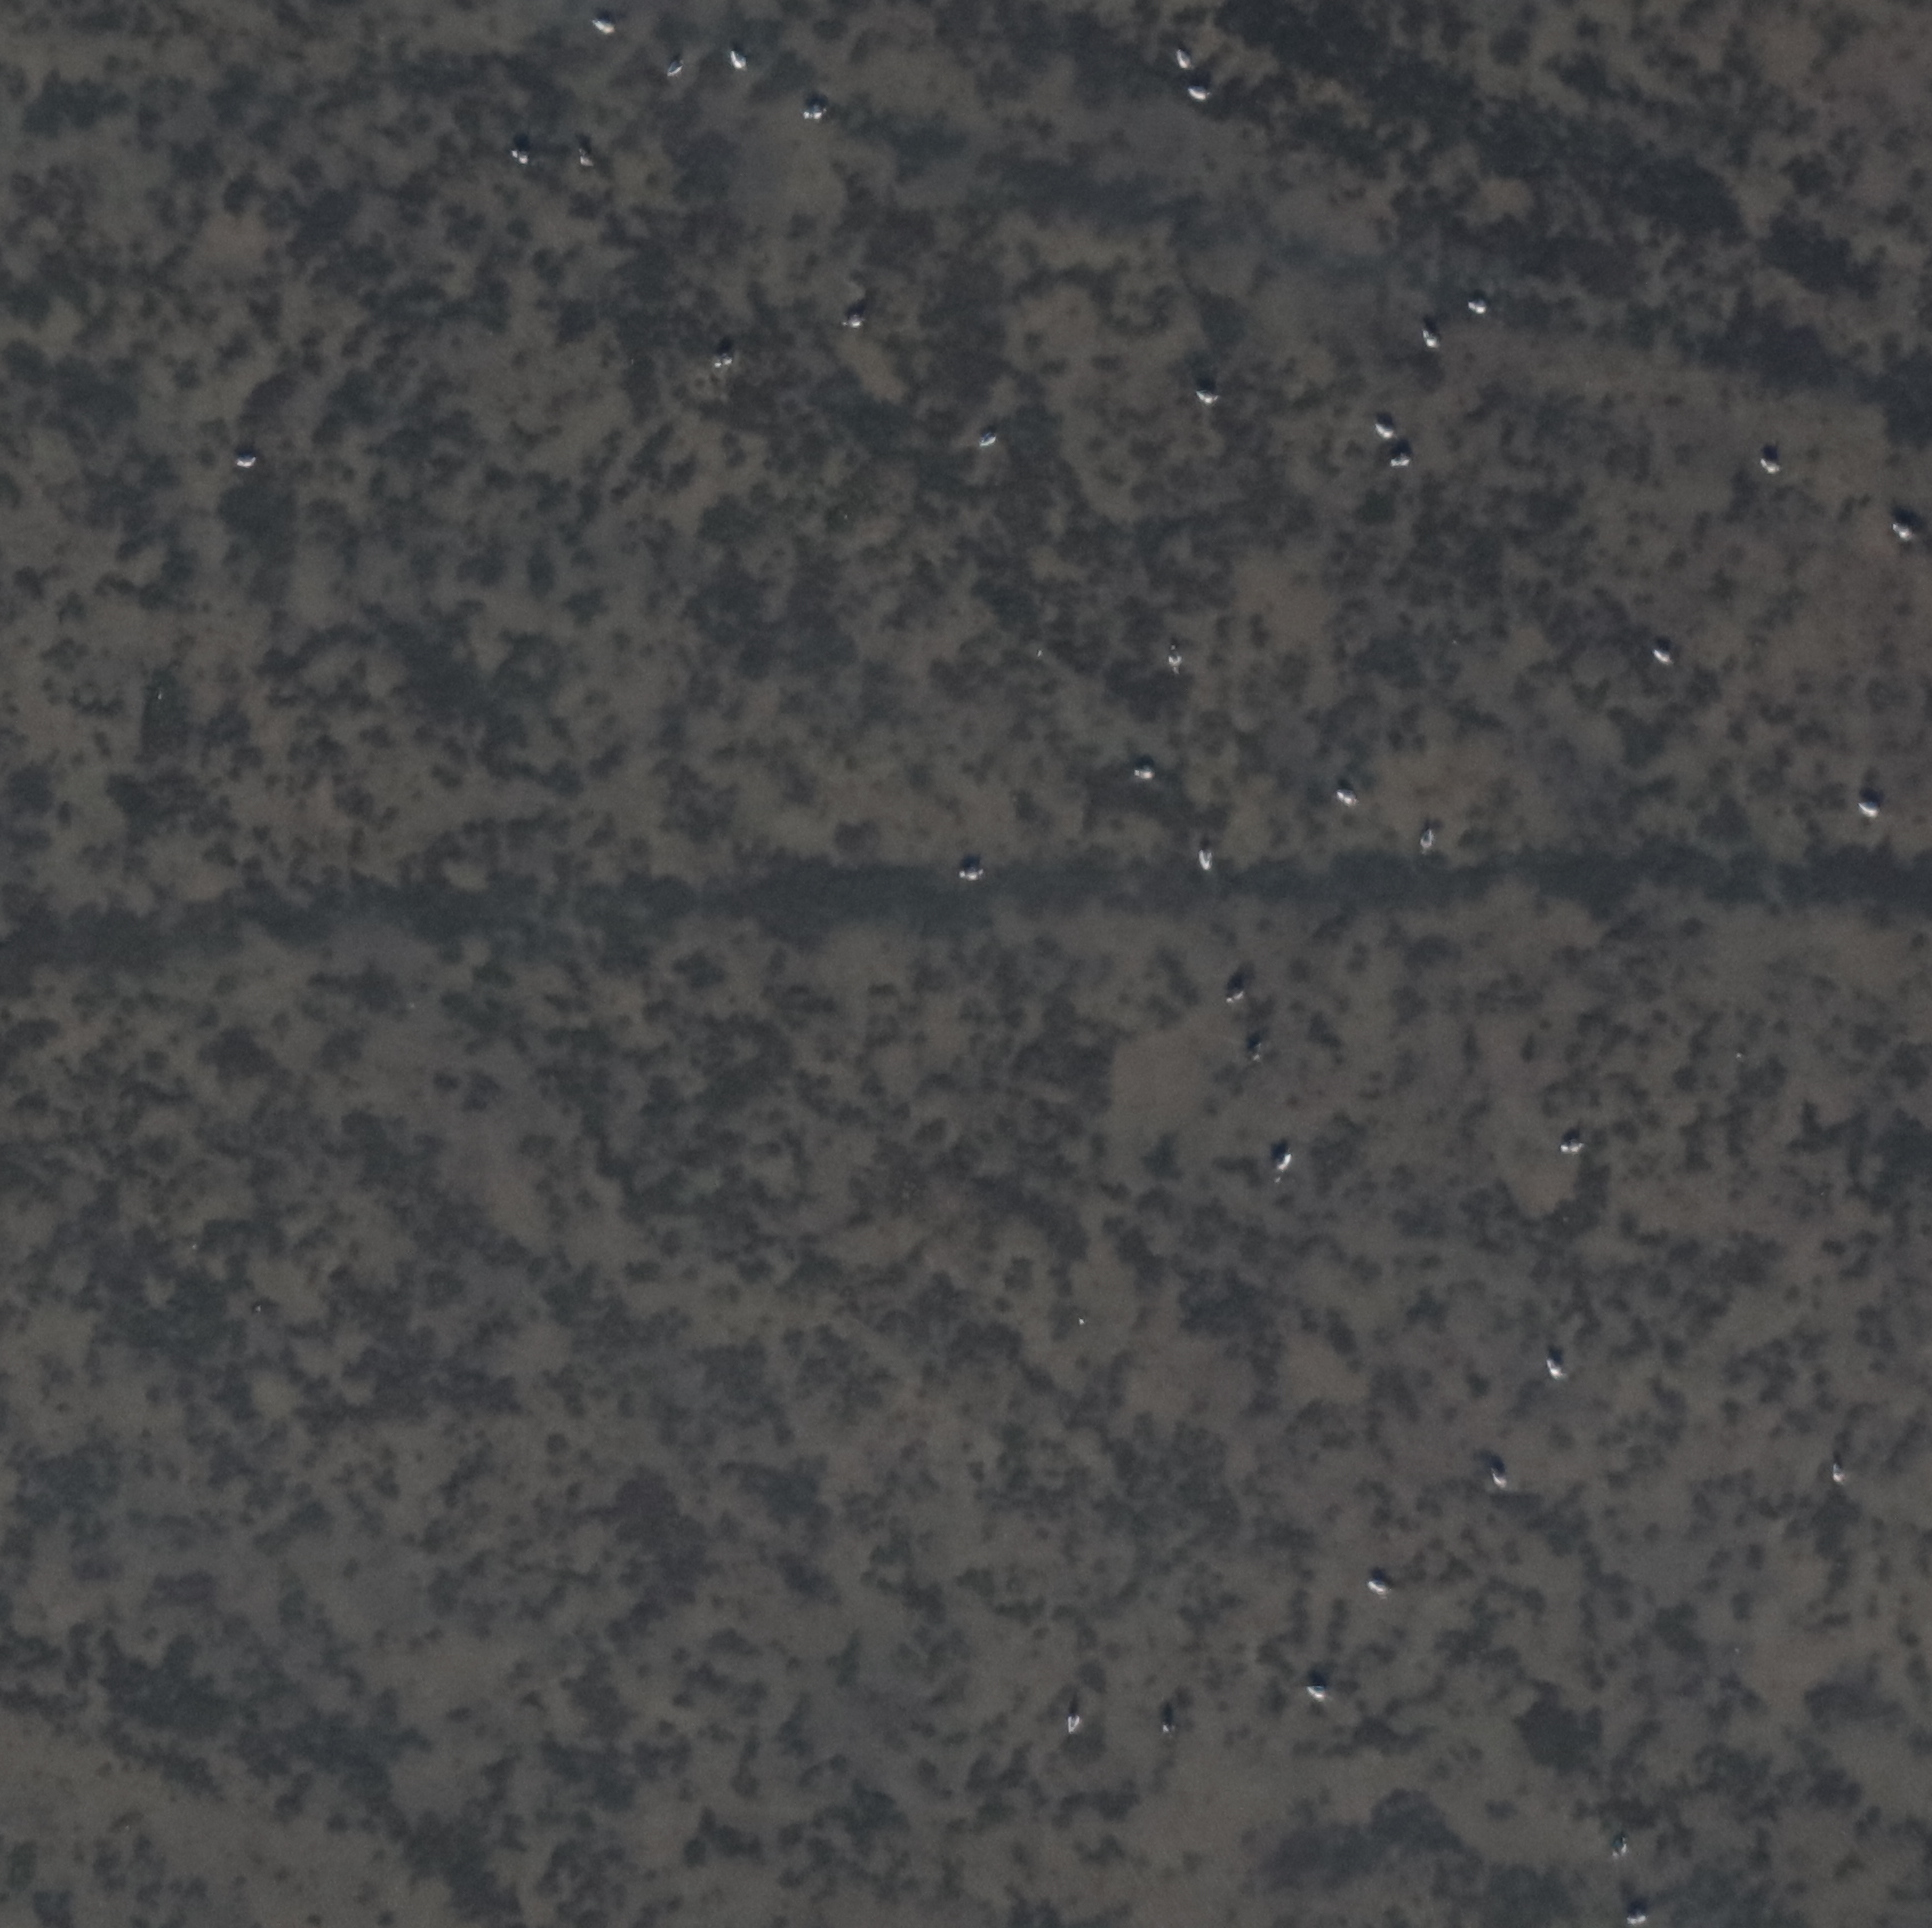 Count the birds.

40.